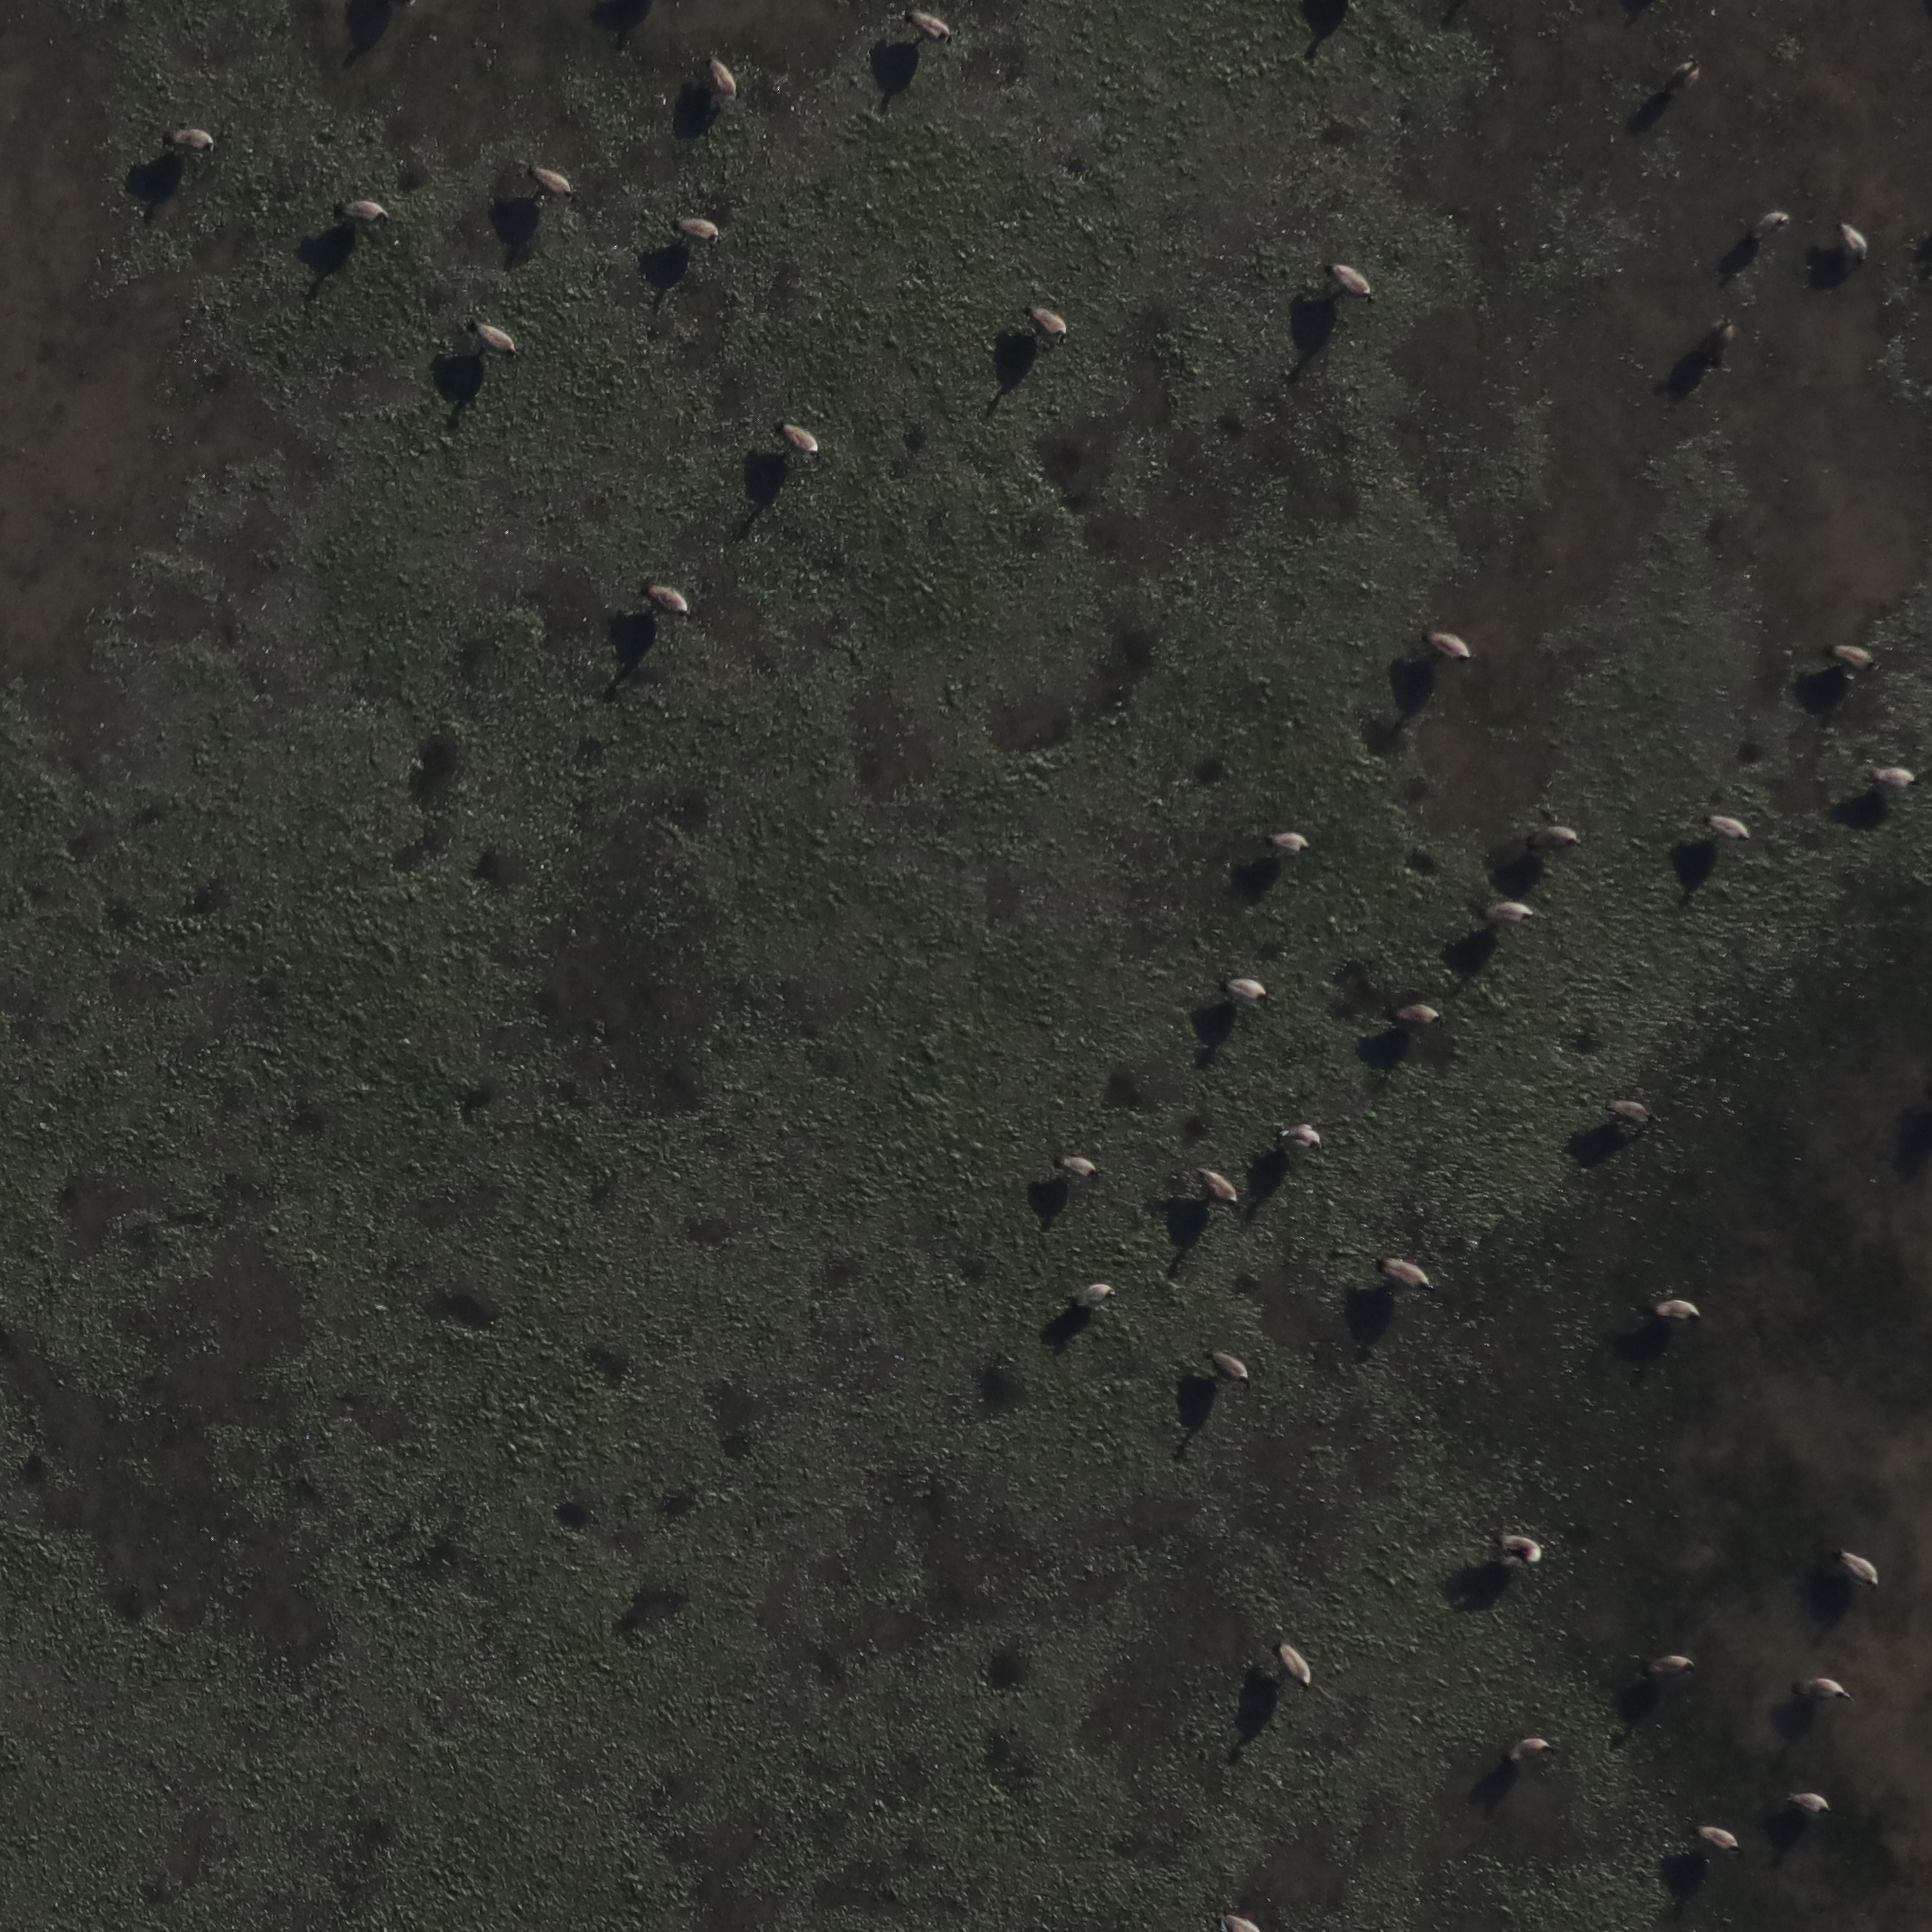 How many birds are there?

41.